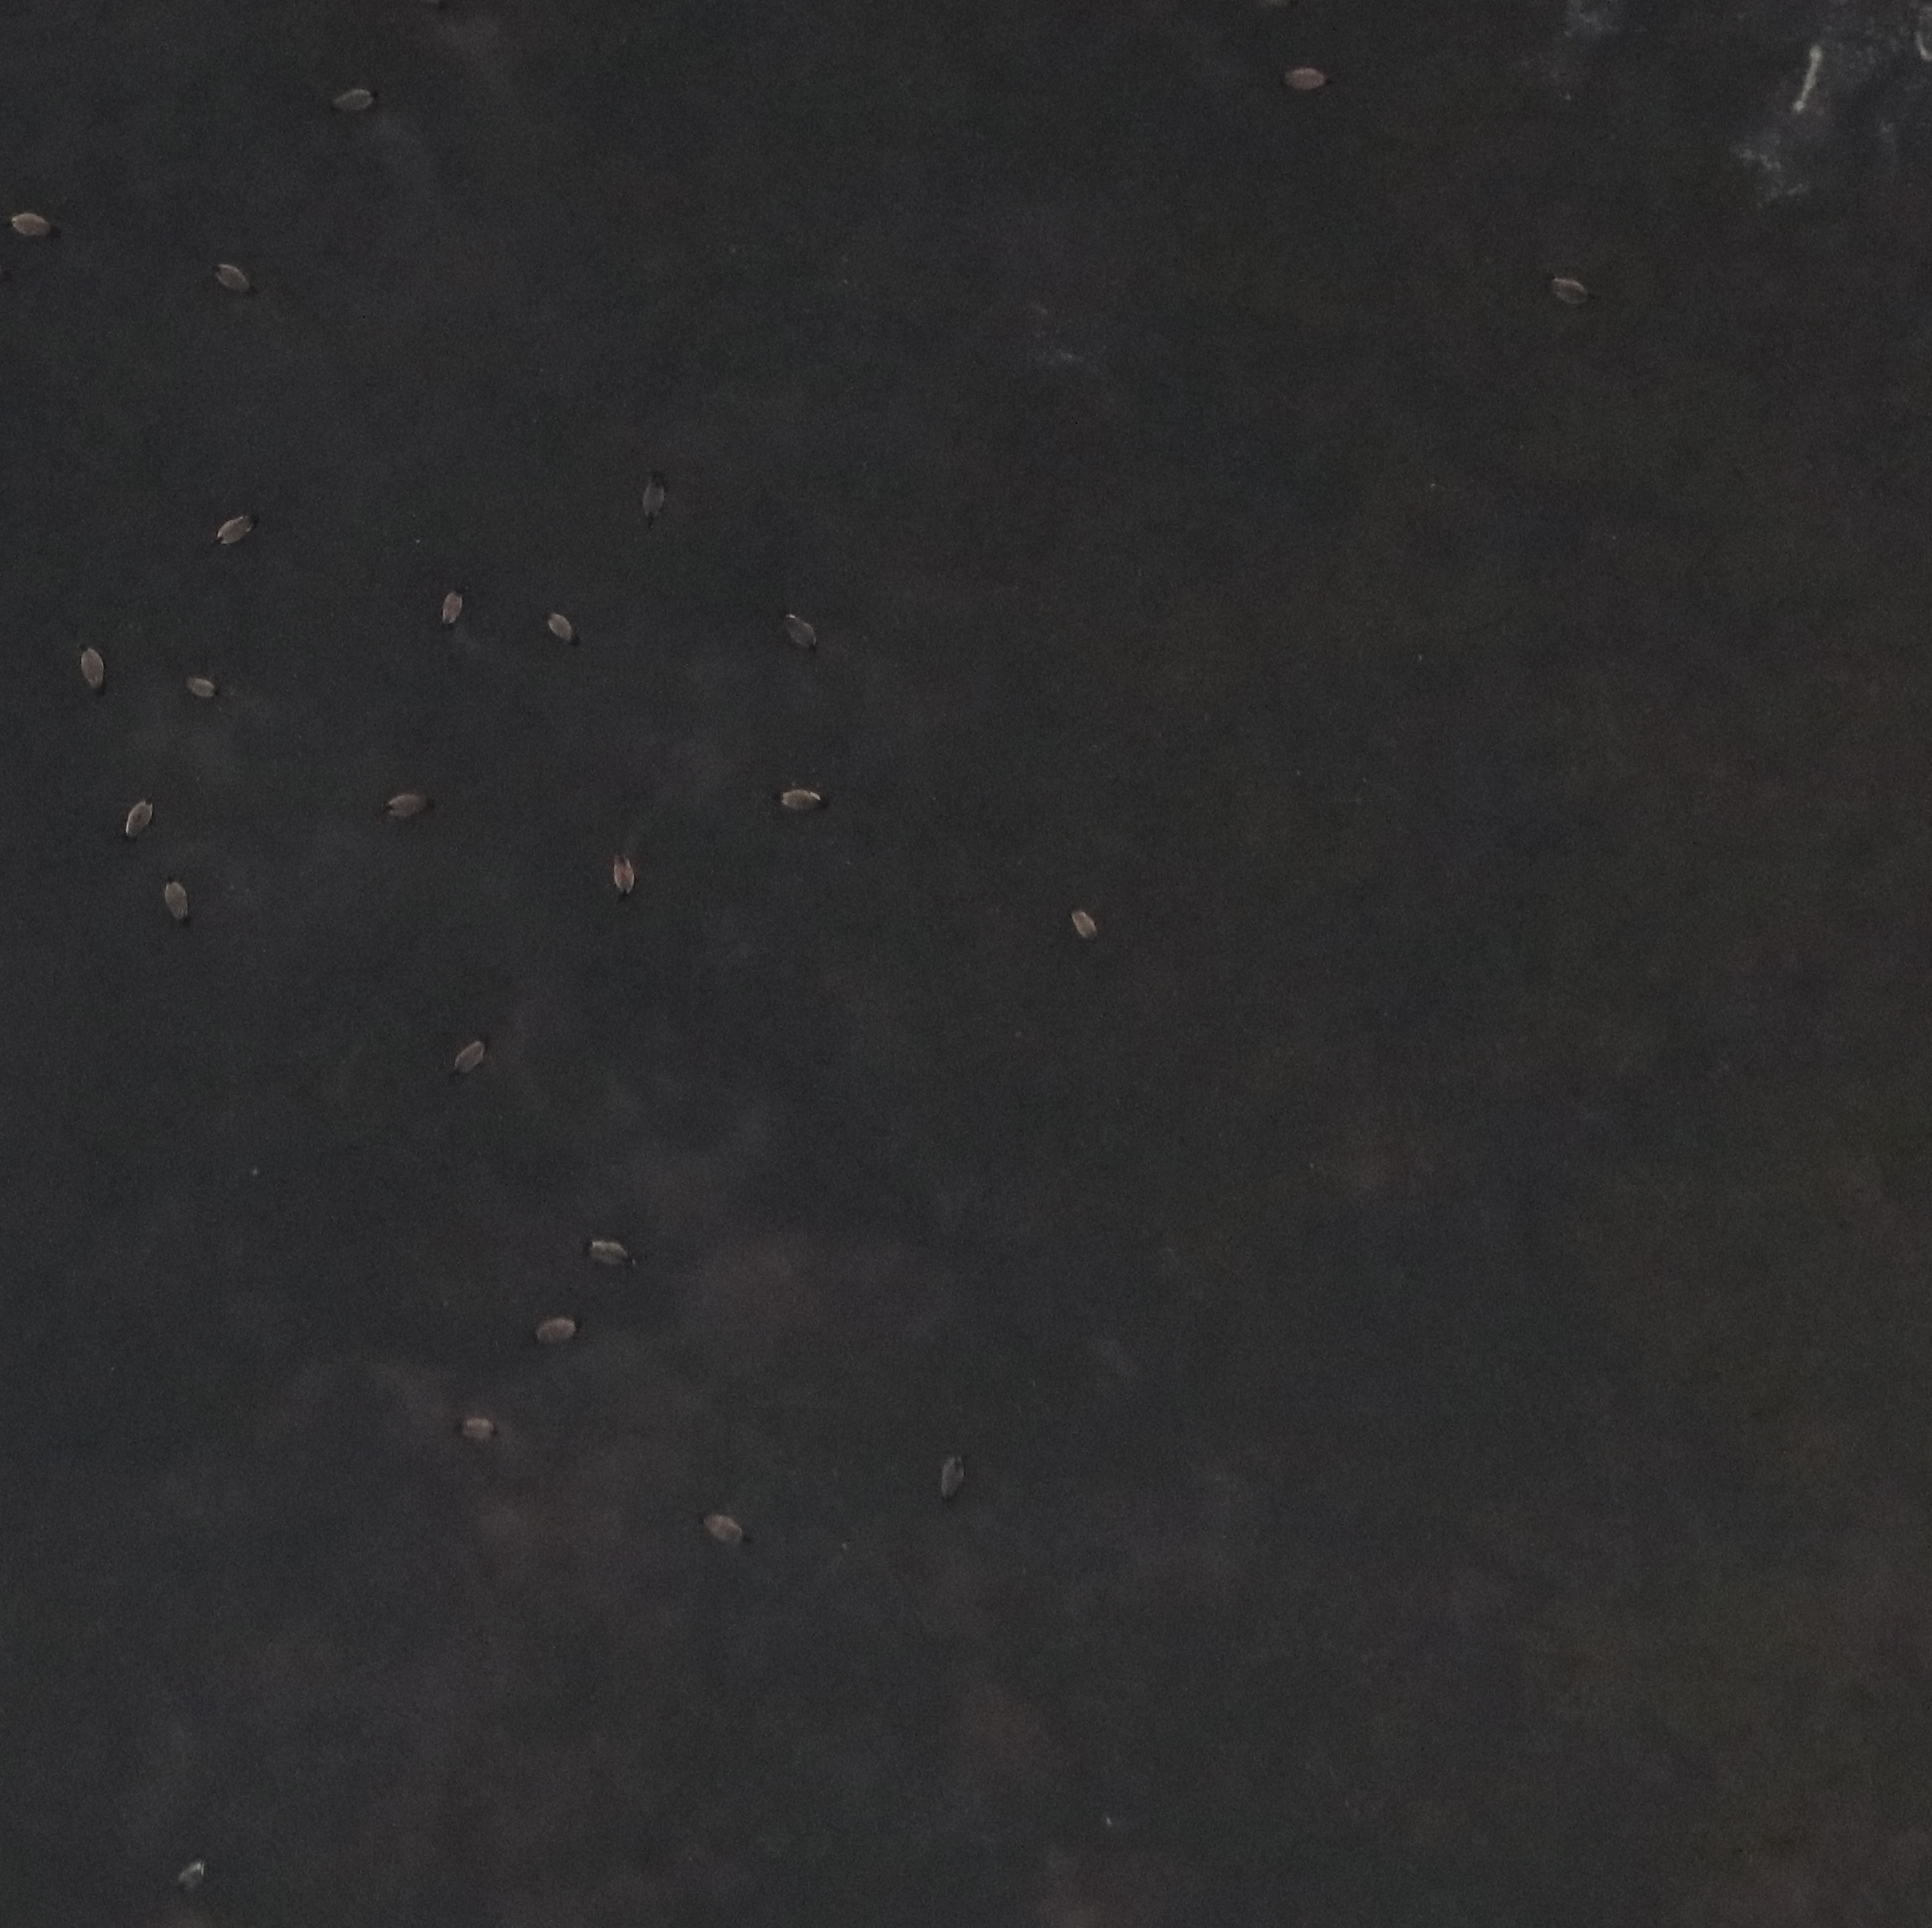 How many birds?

25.